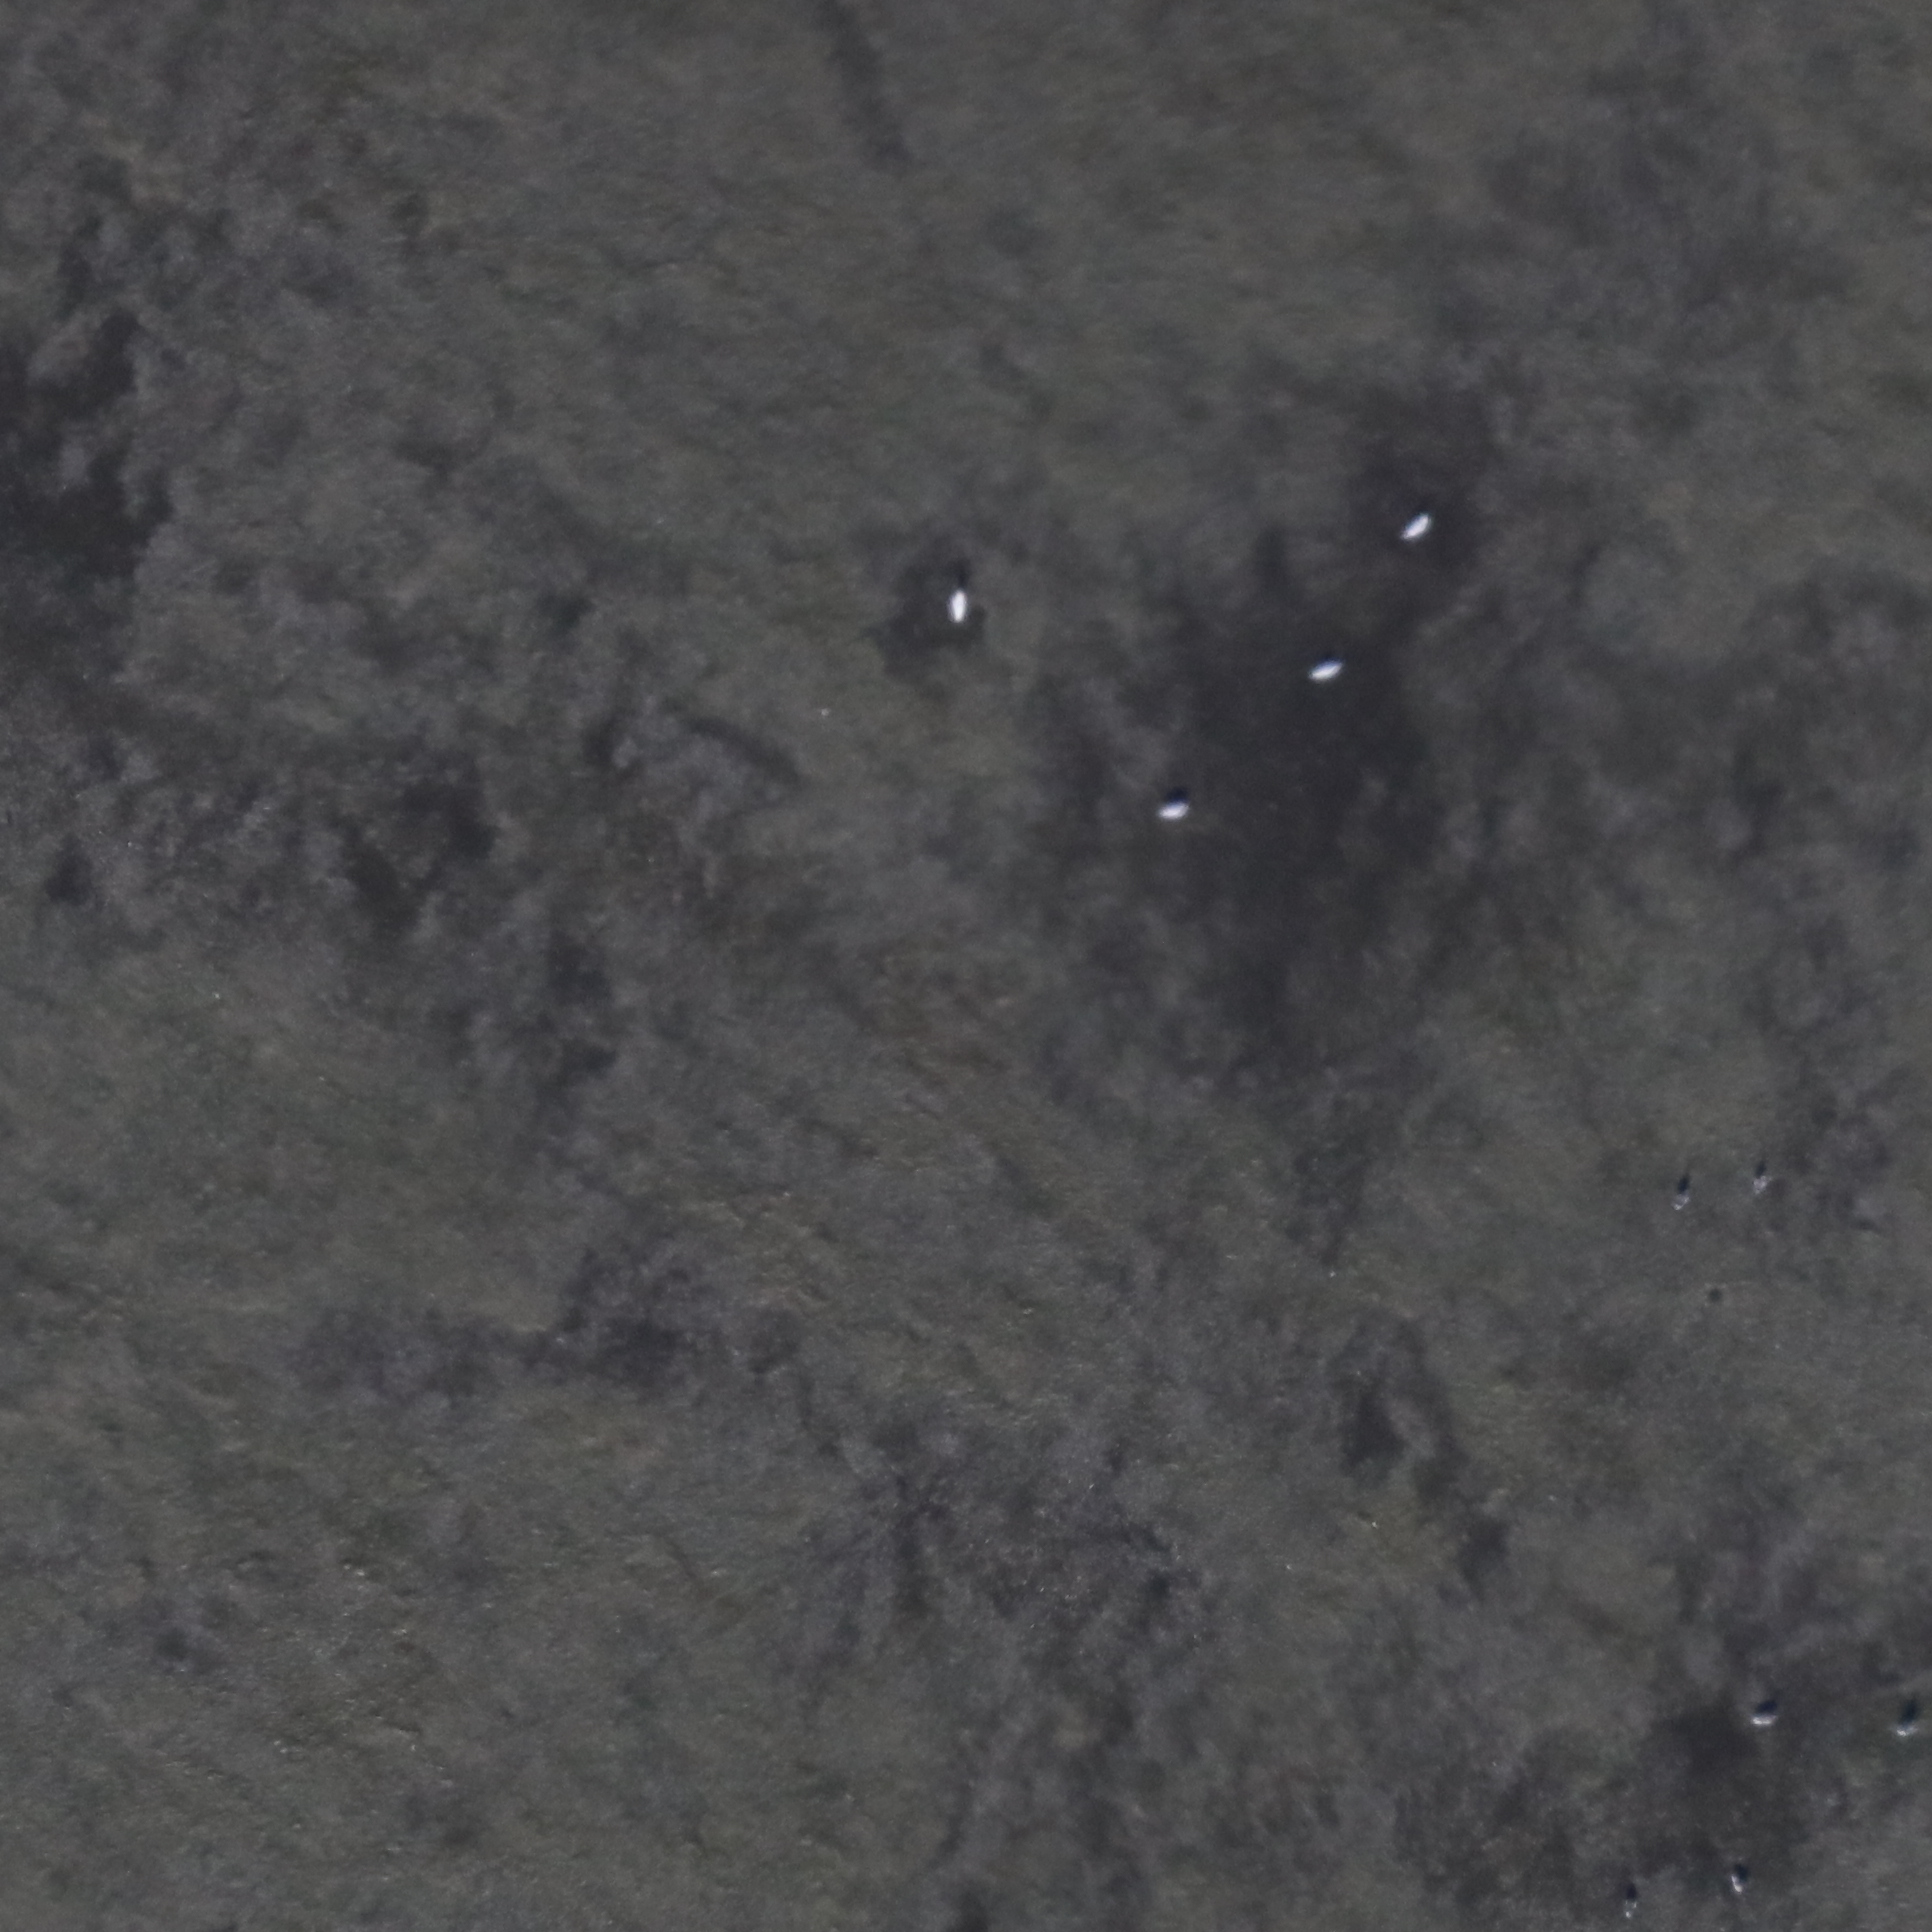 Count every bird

10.